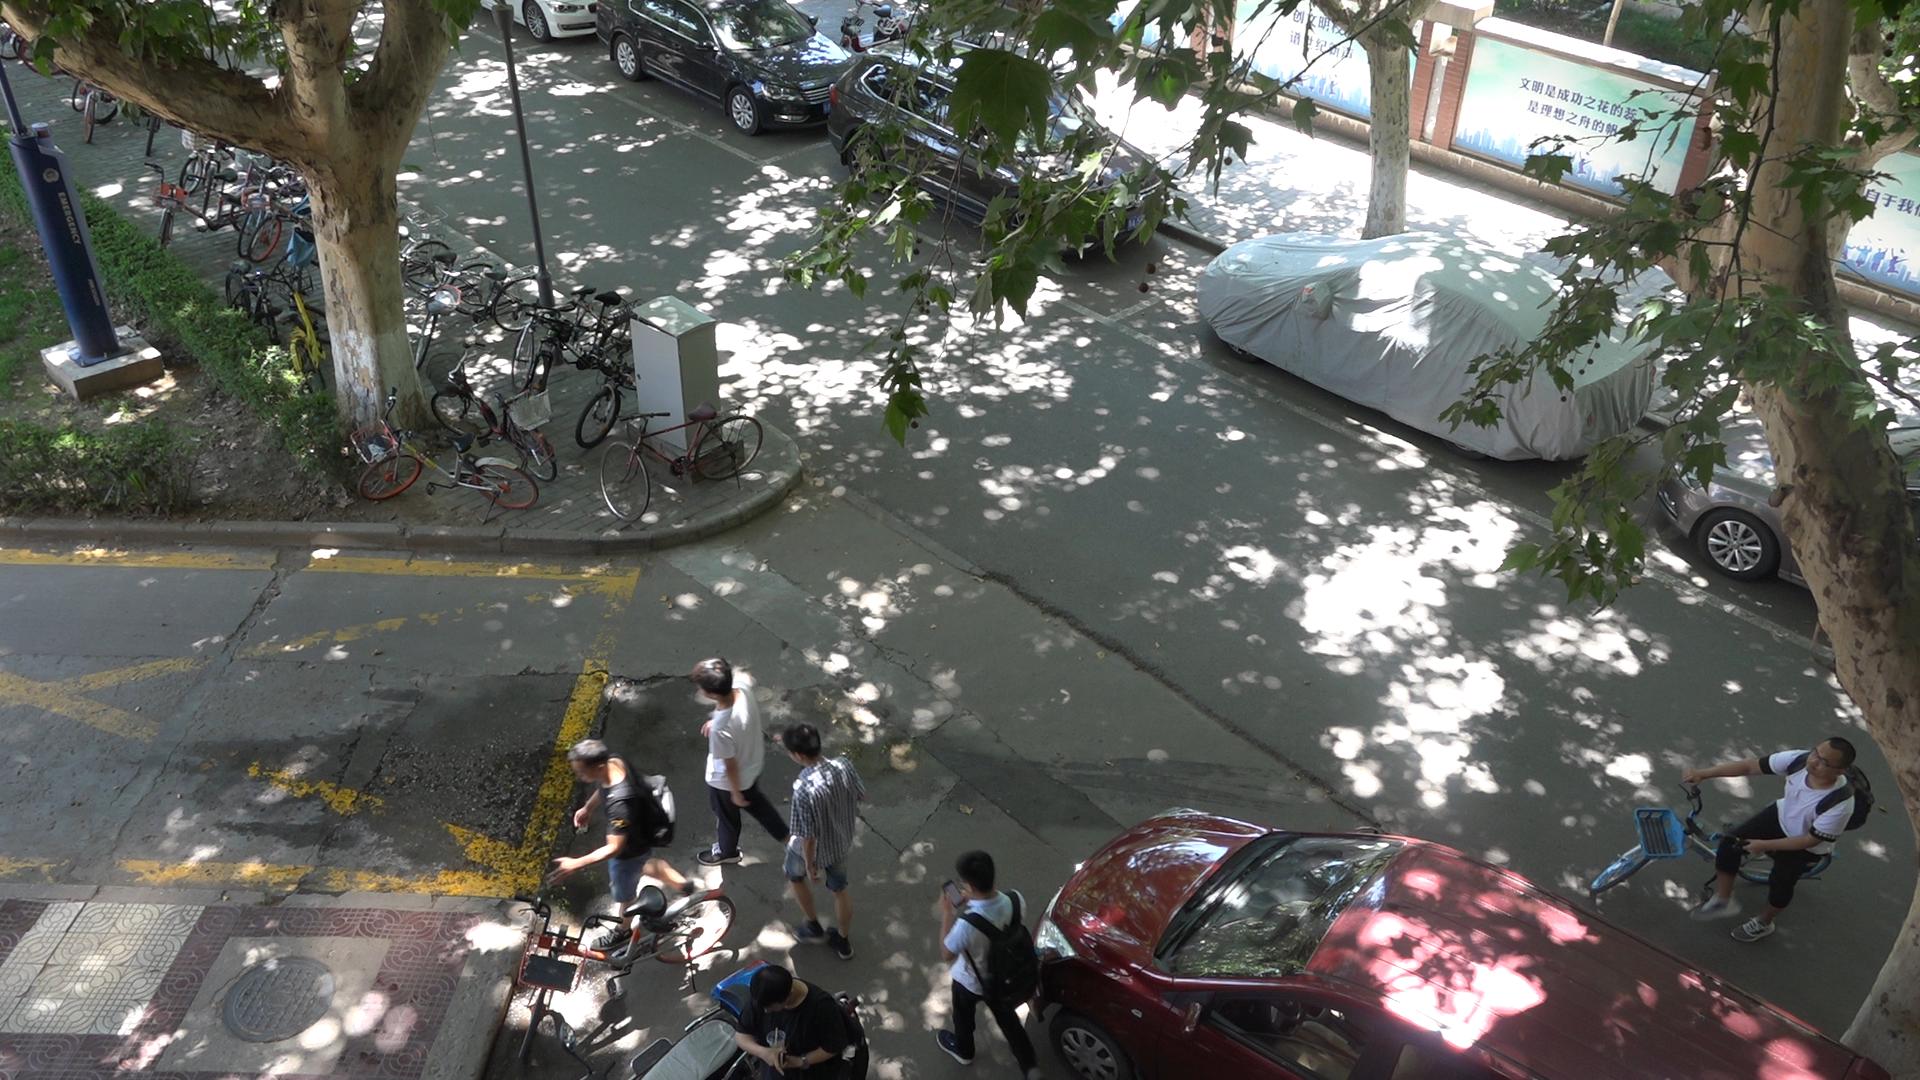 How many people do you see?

6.